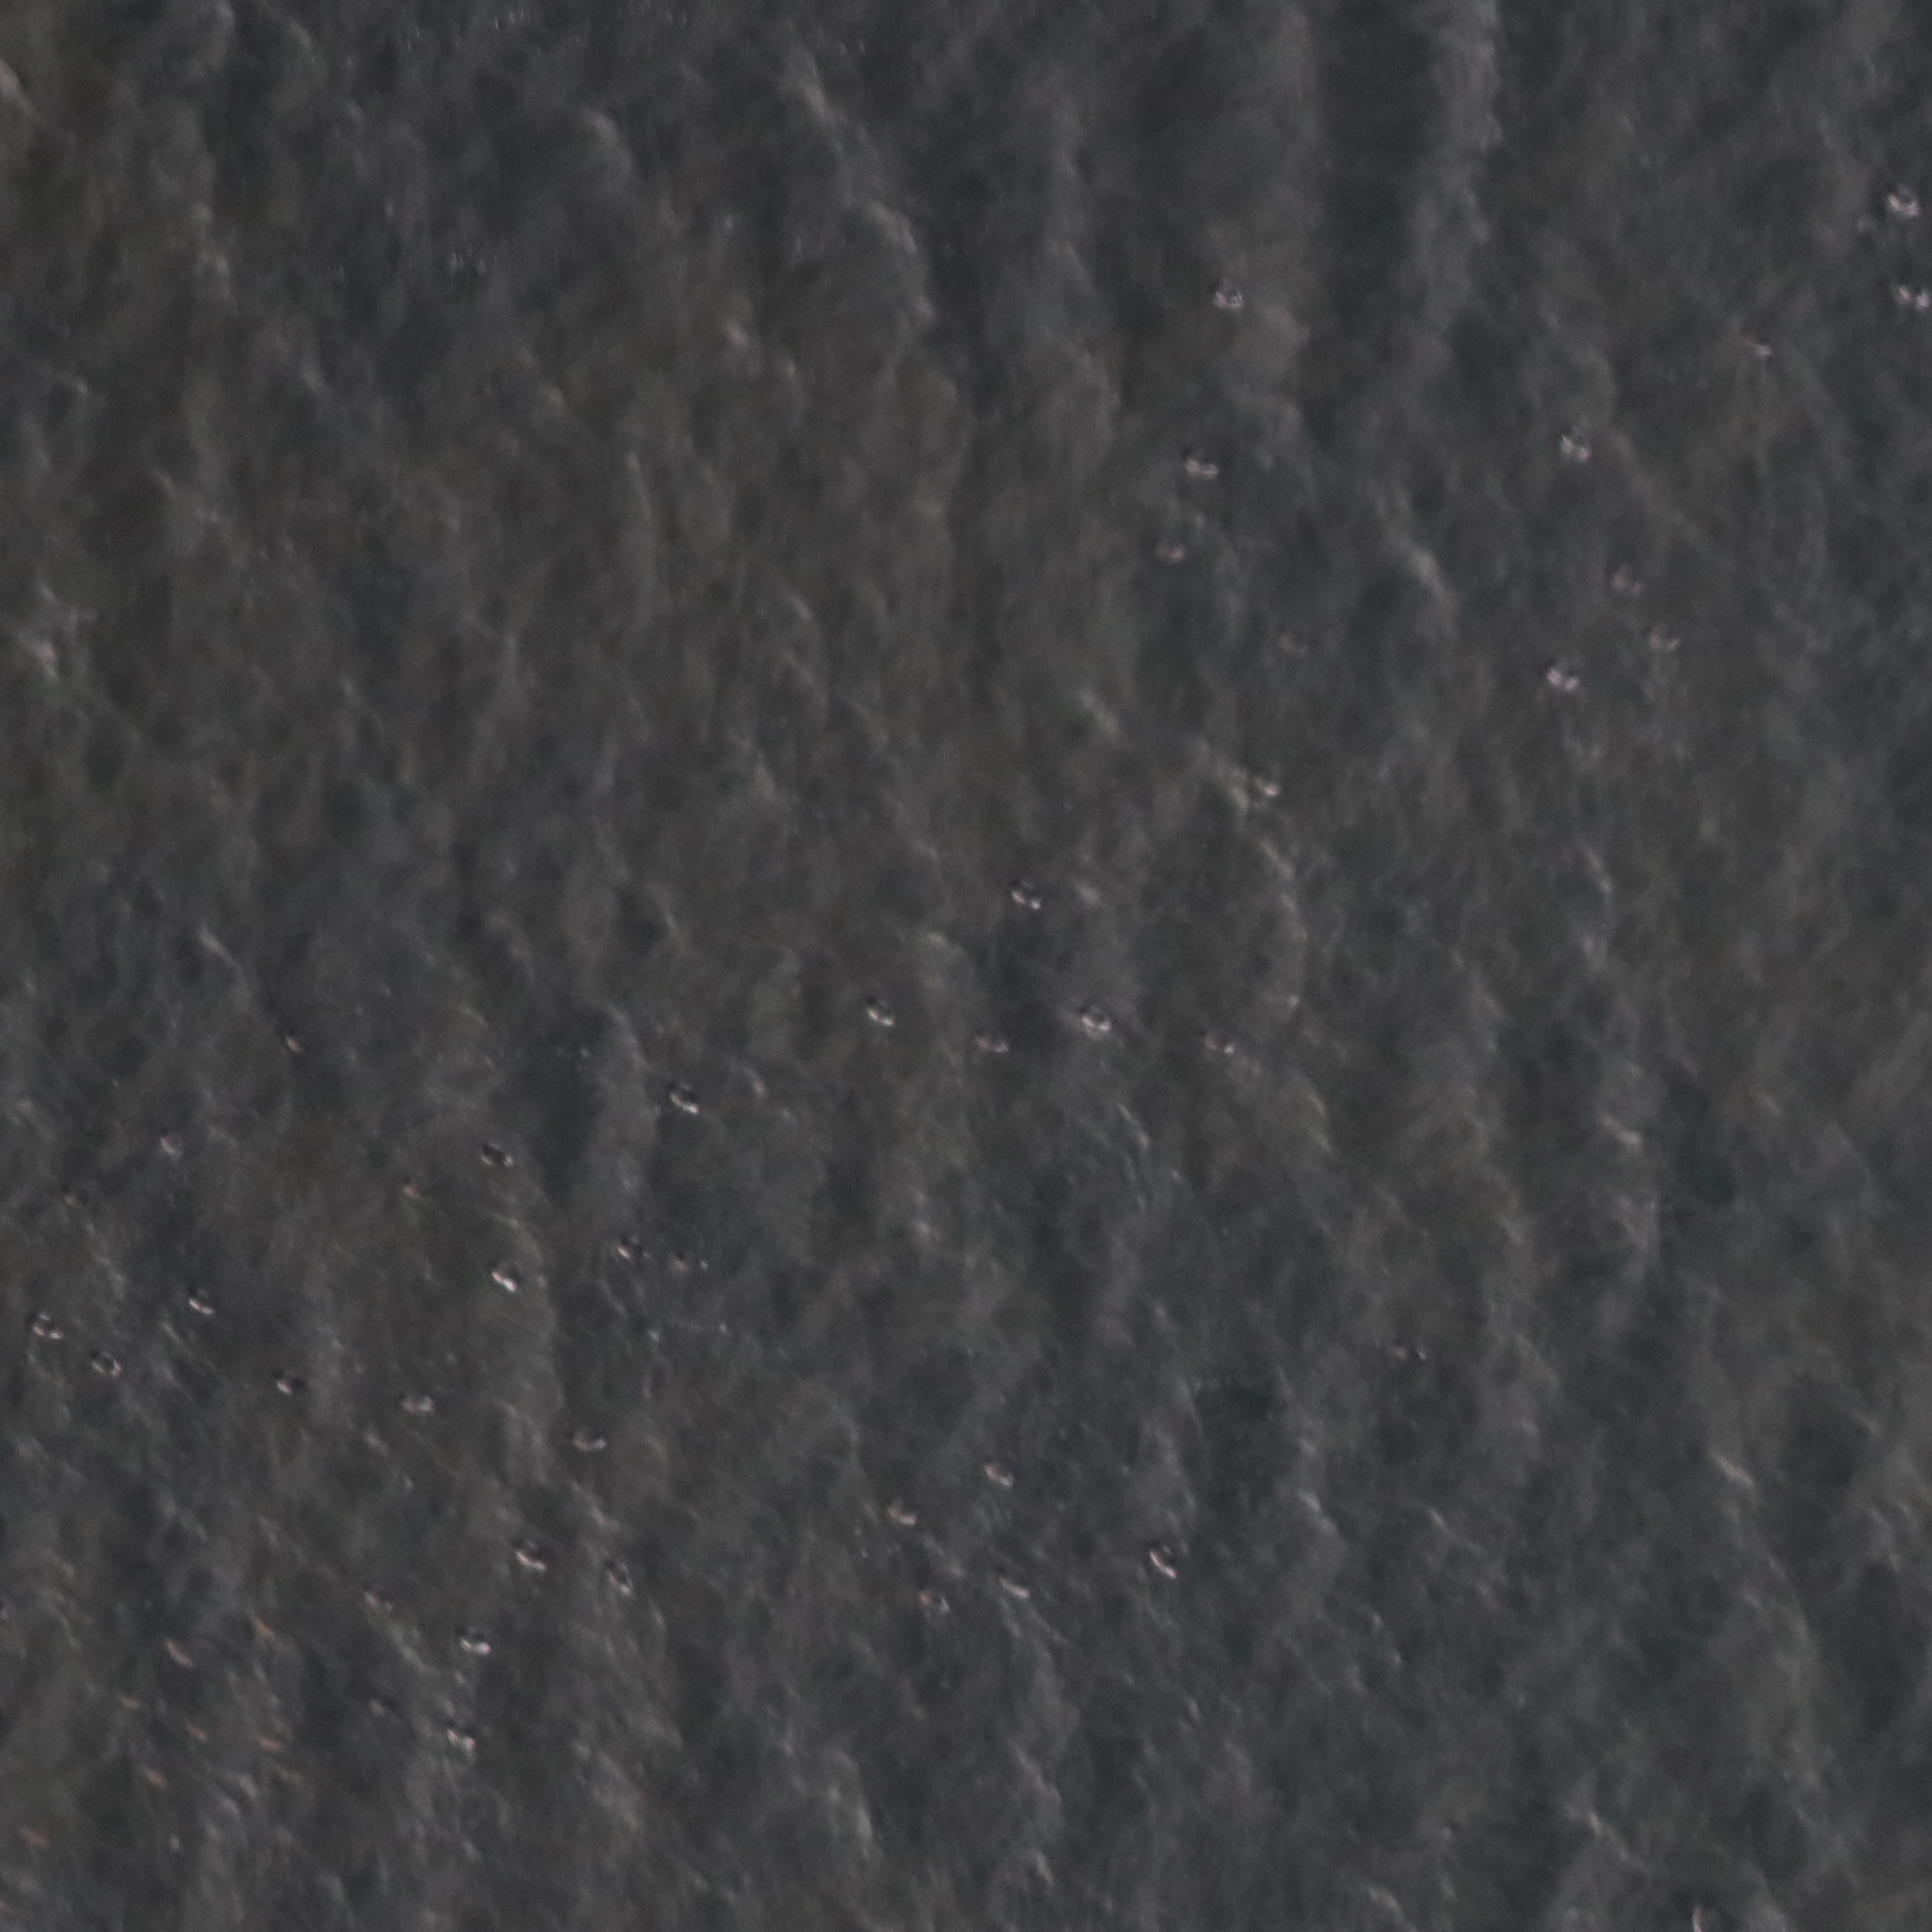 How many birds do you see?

51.